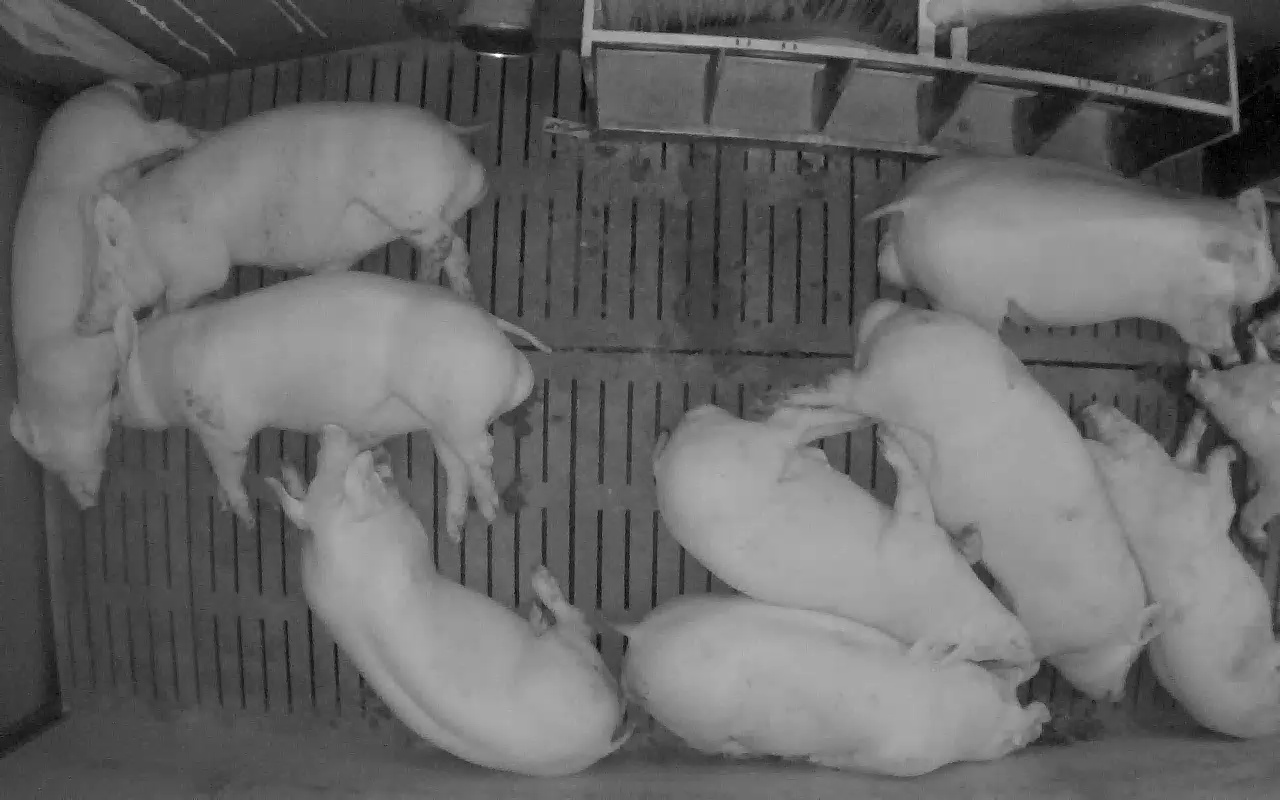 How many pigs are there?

10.